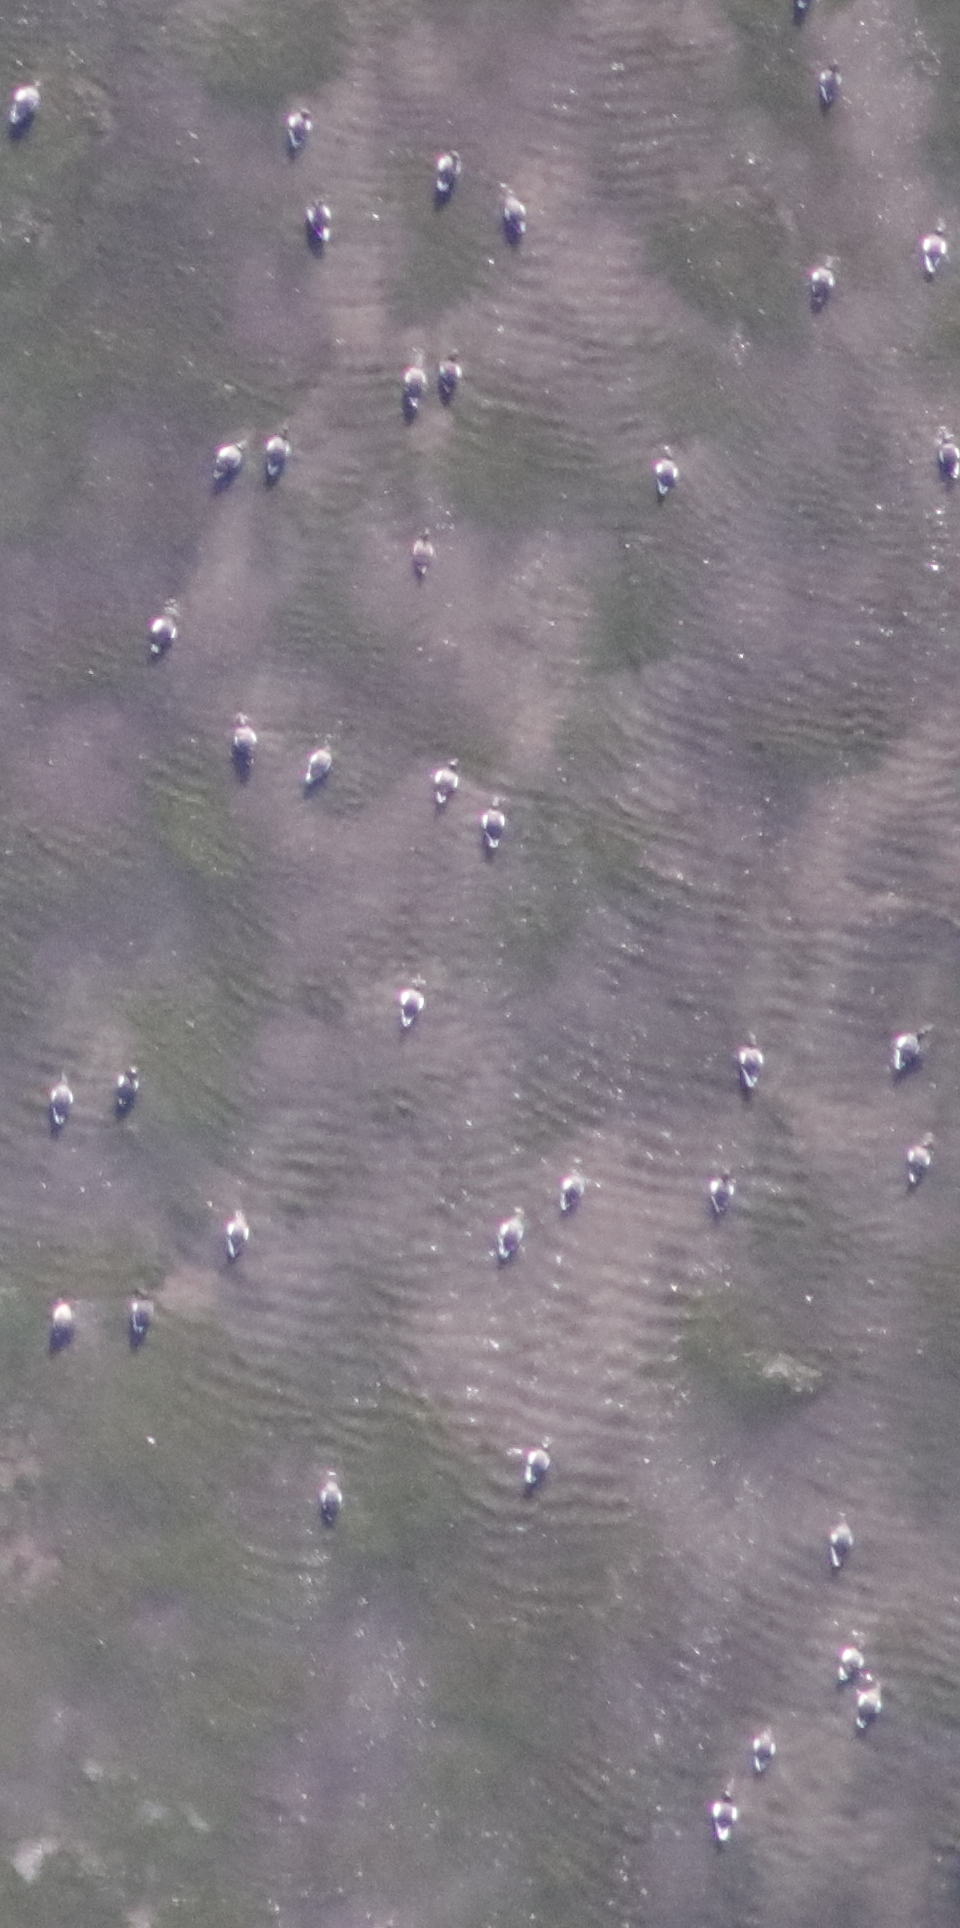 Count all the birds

39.